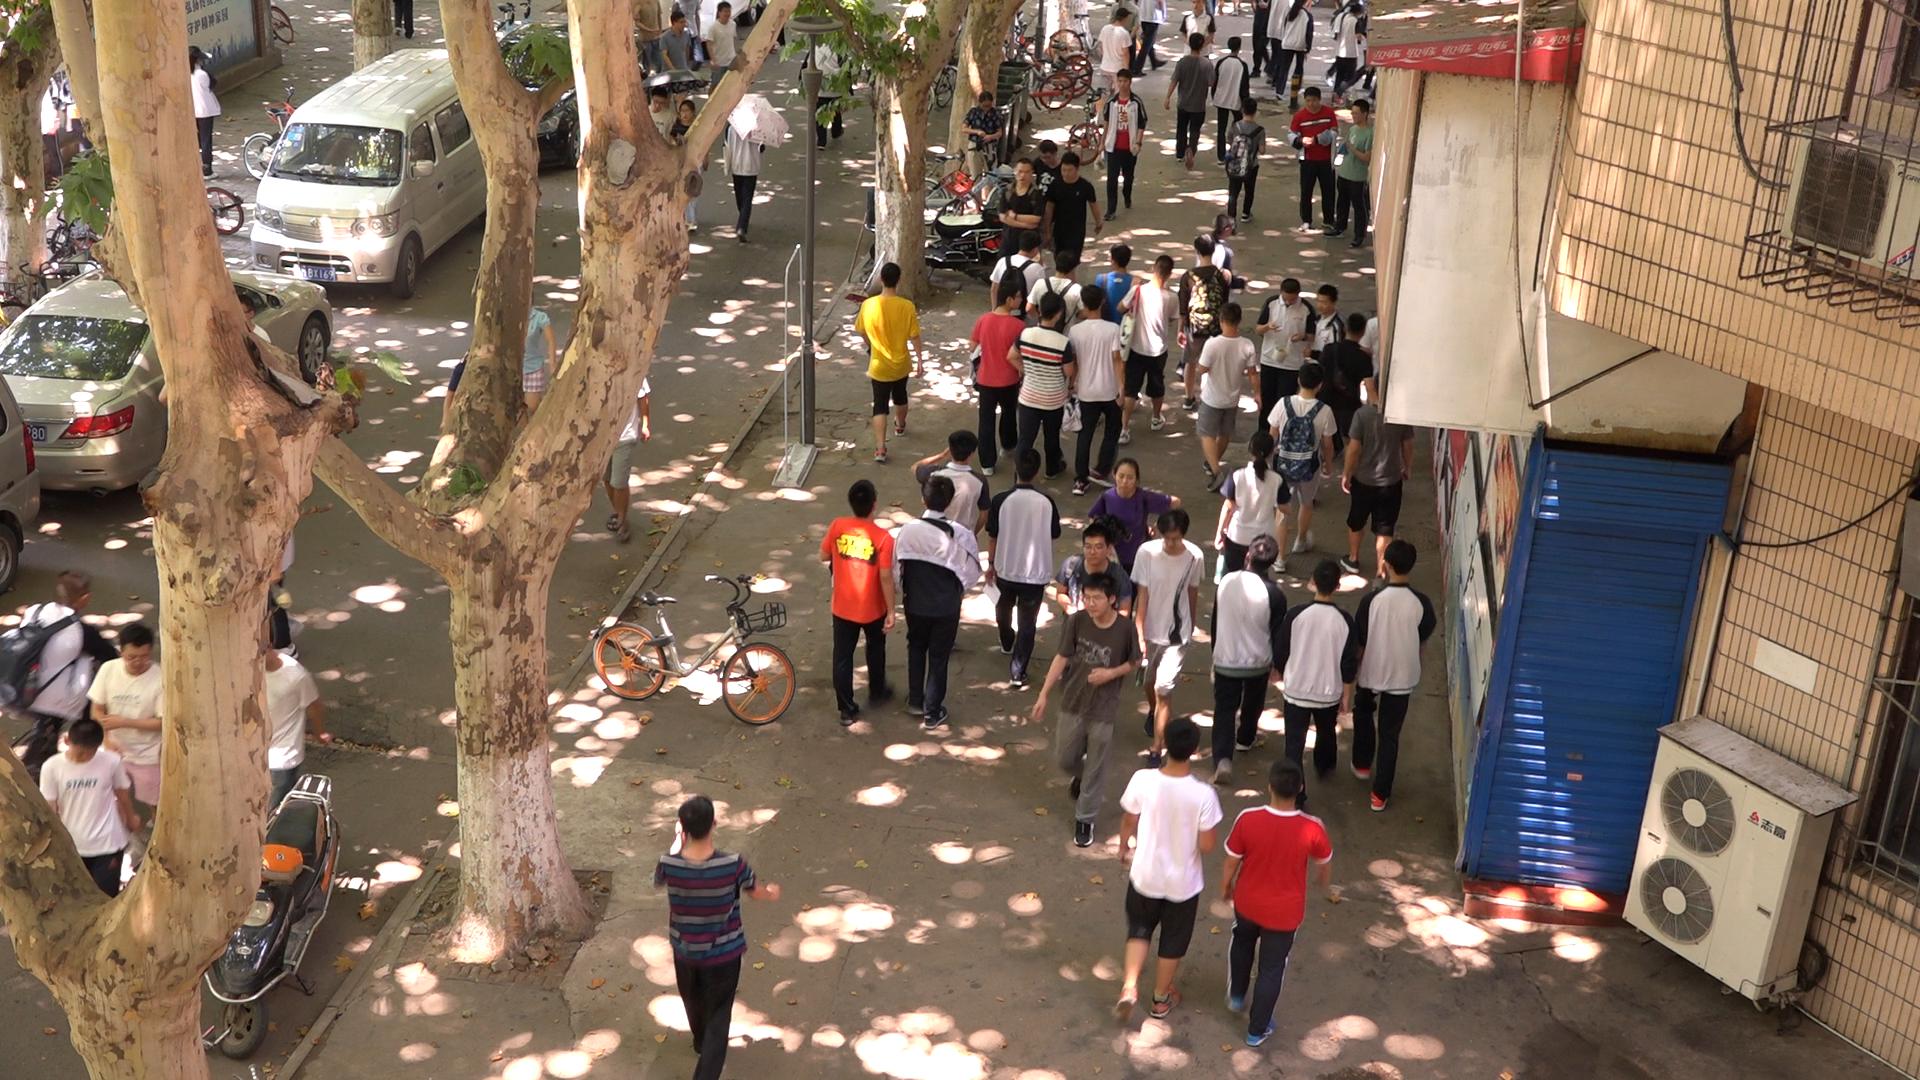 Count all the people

55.